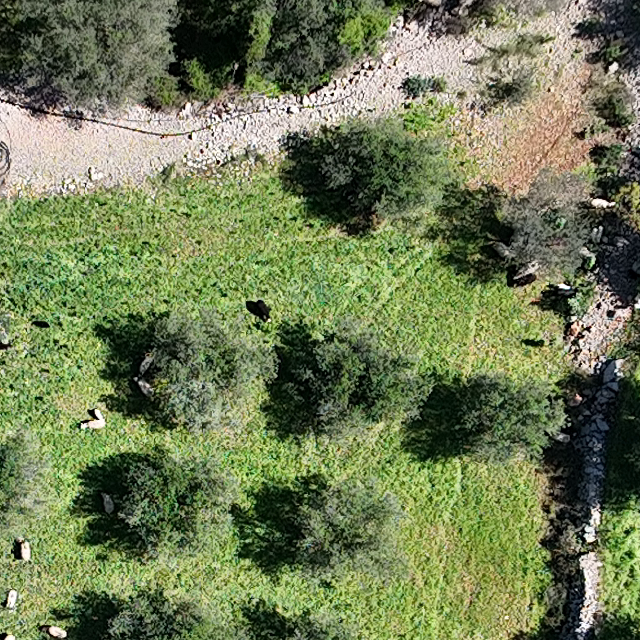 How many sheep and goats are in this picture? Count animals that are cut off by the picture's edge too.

24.